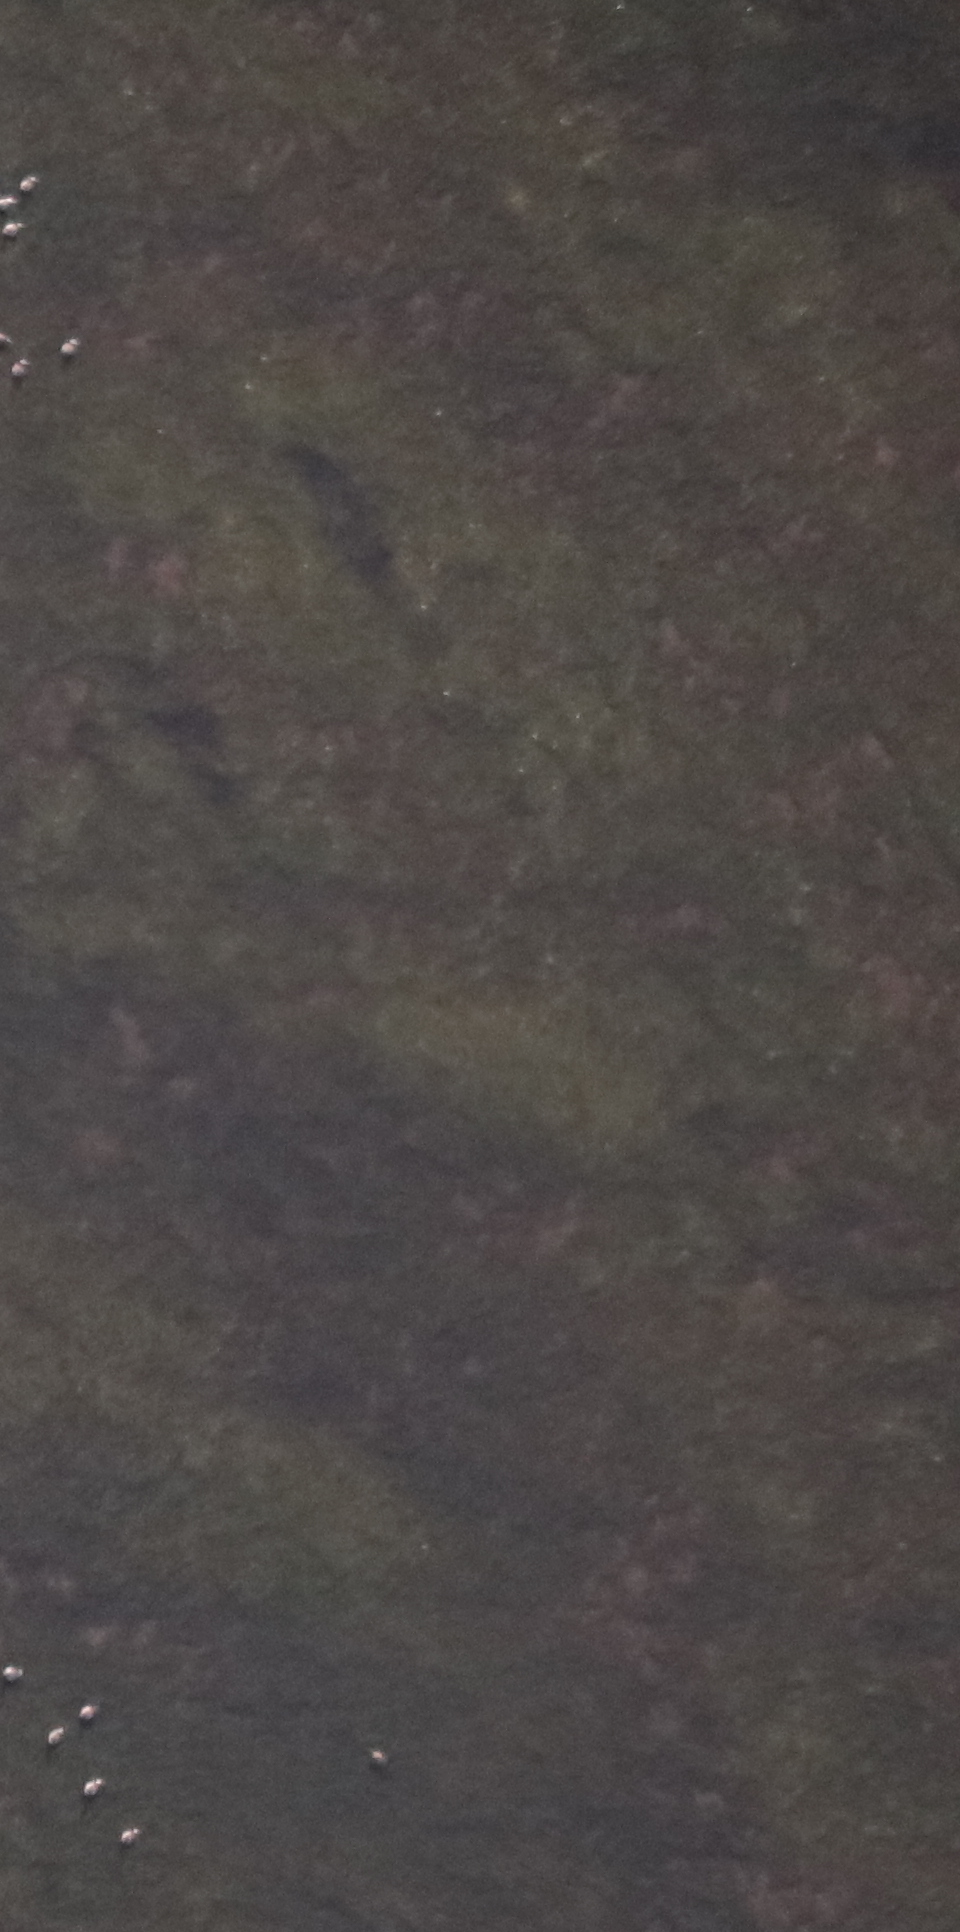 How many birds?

12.